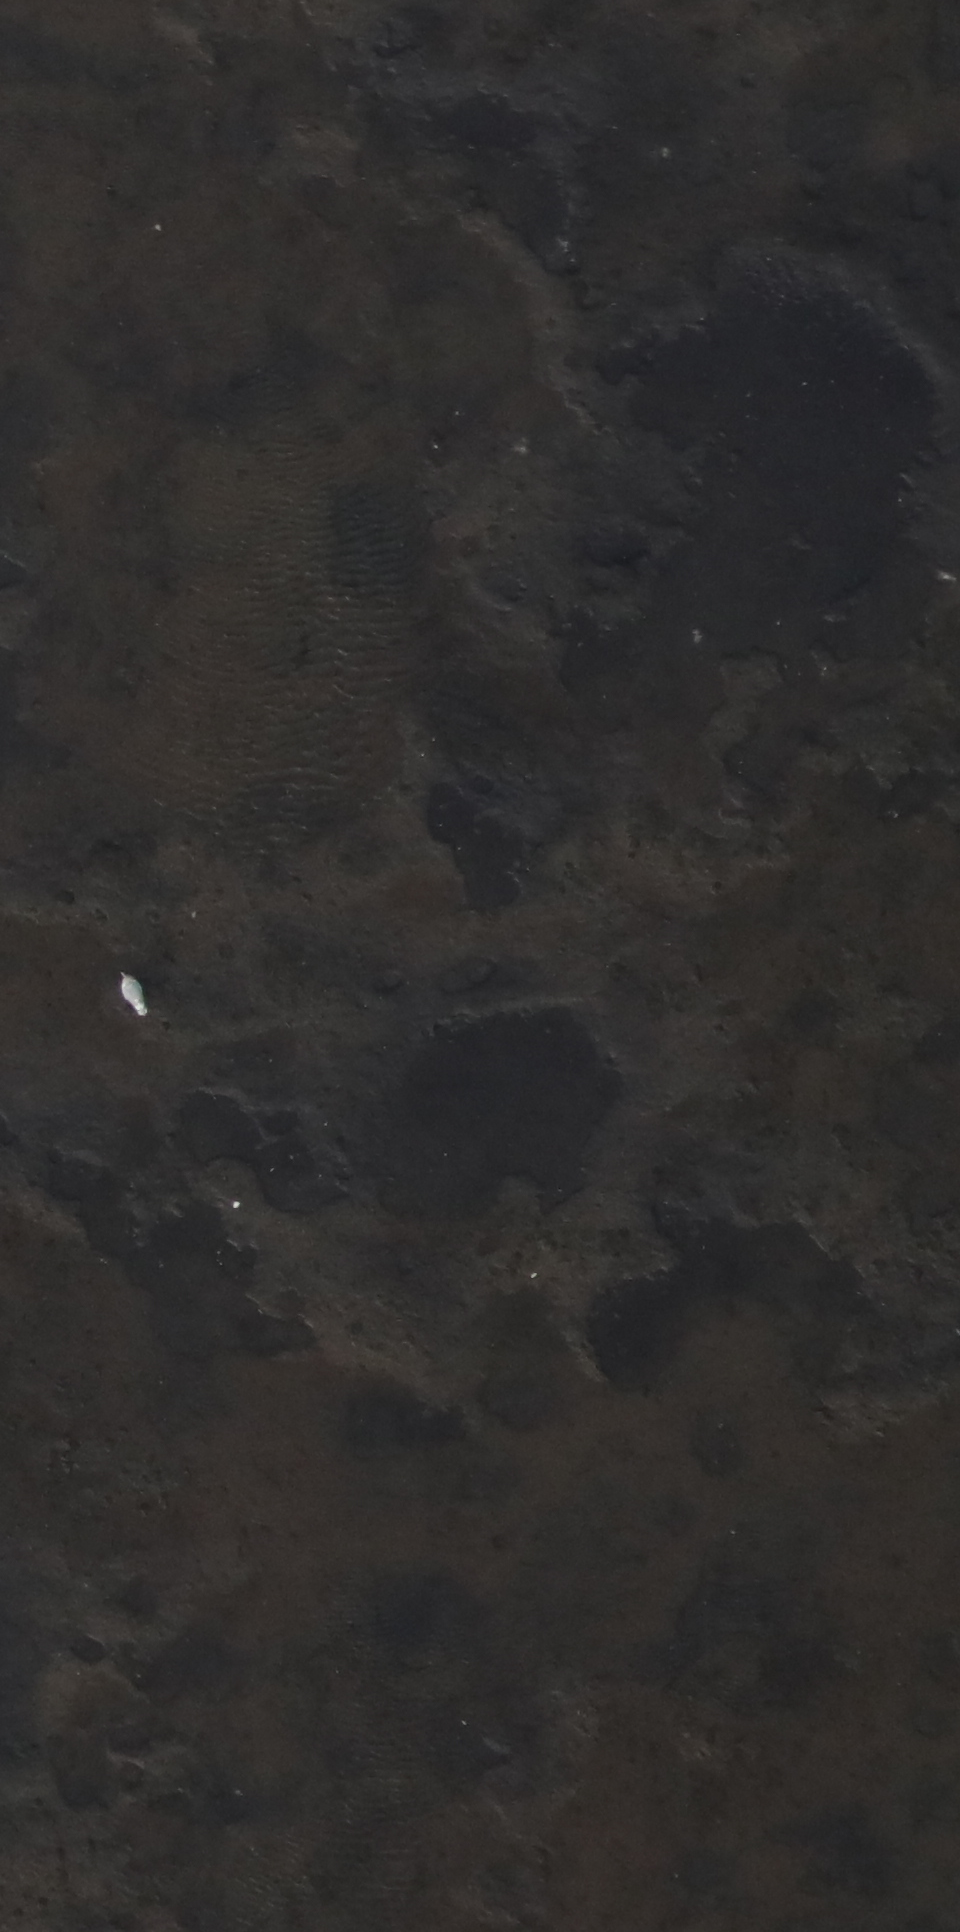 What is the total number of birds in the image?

1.